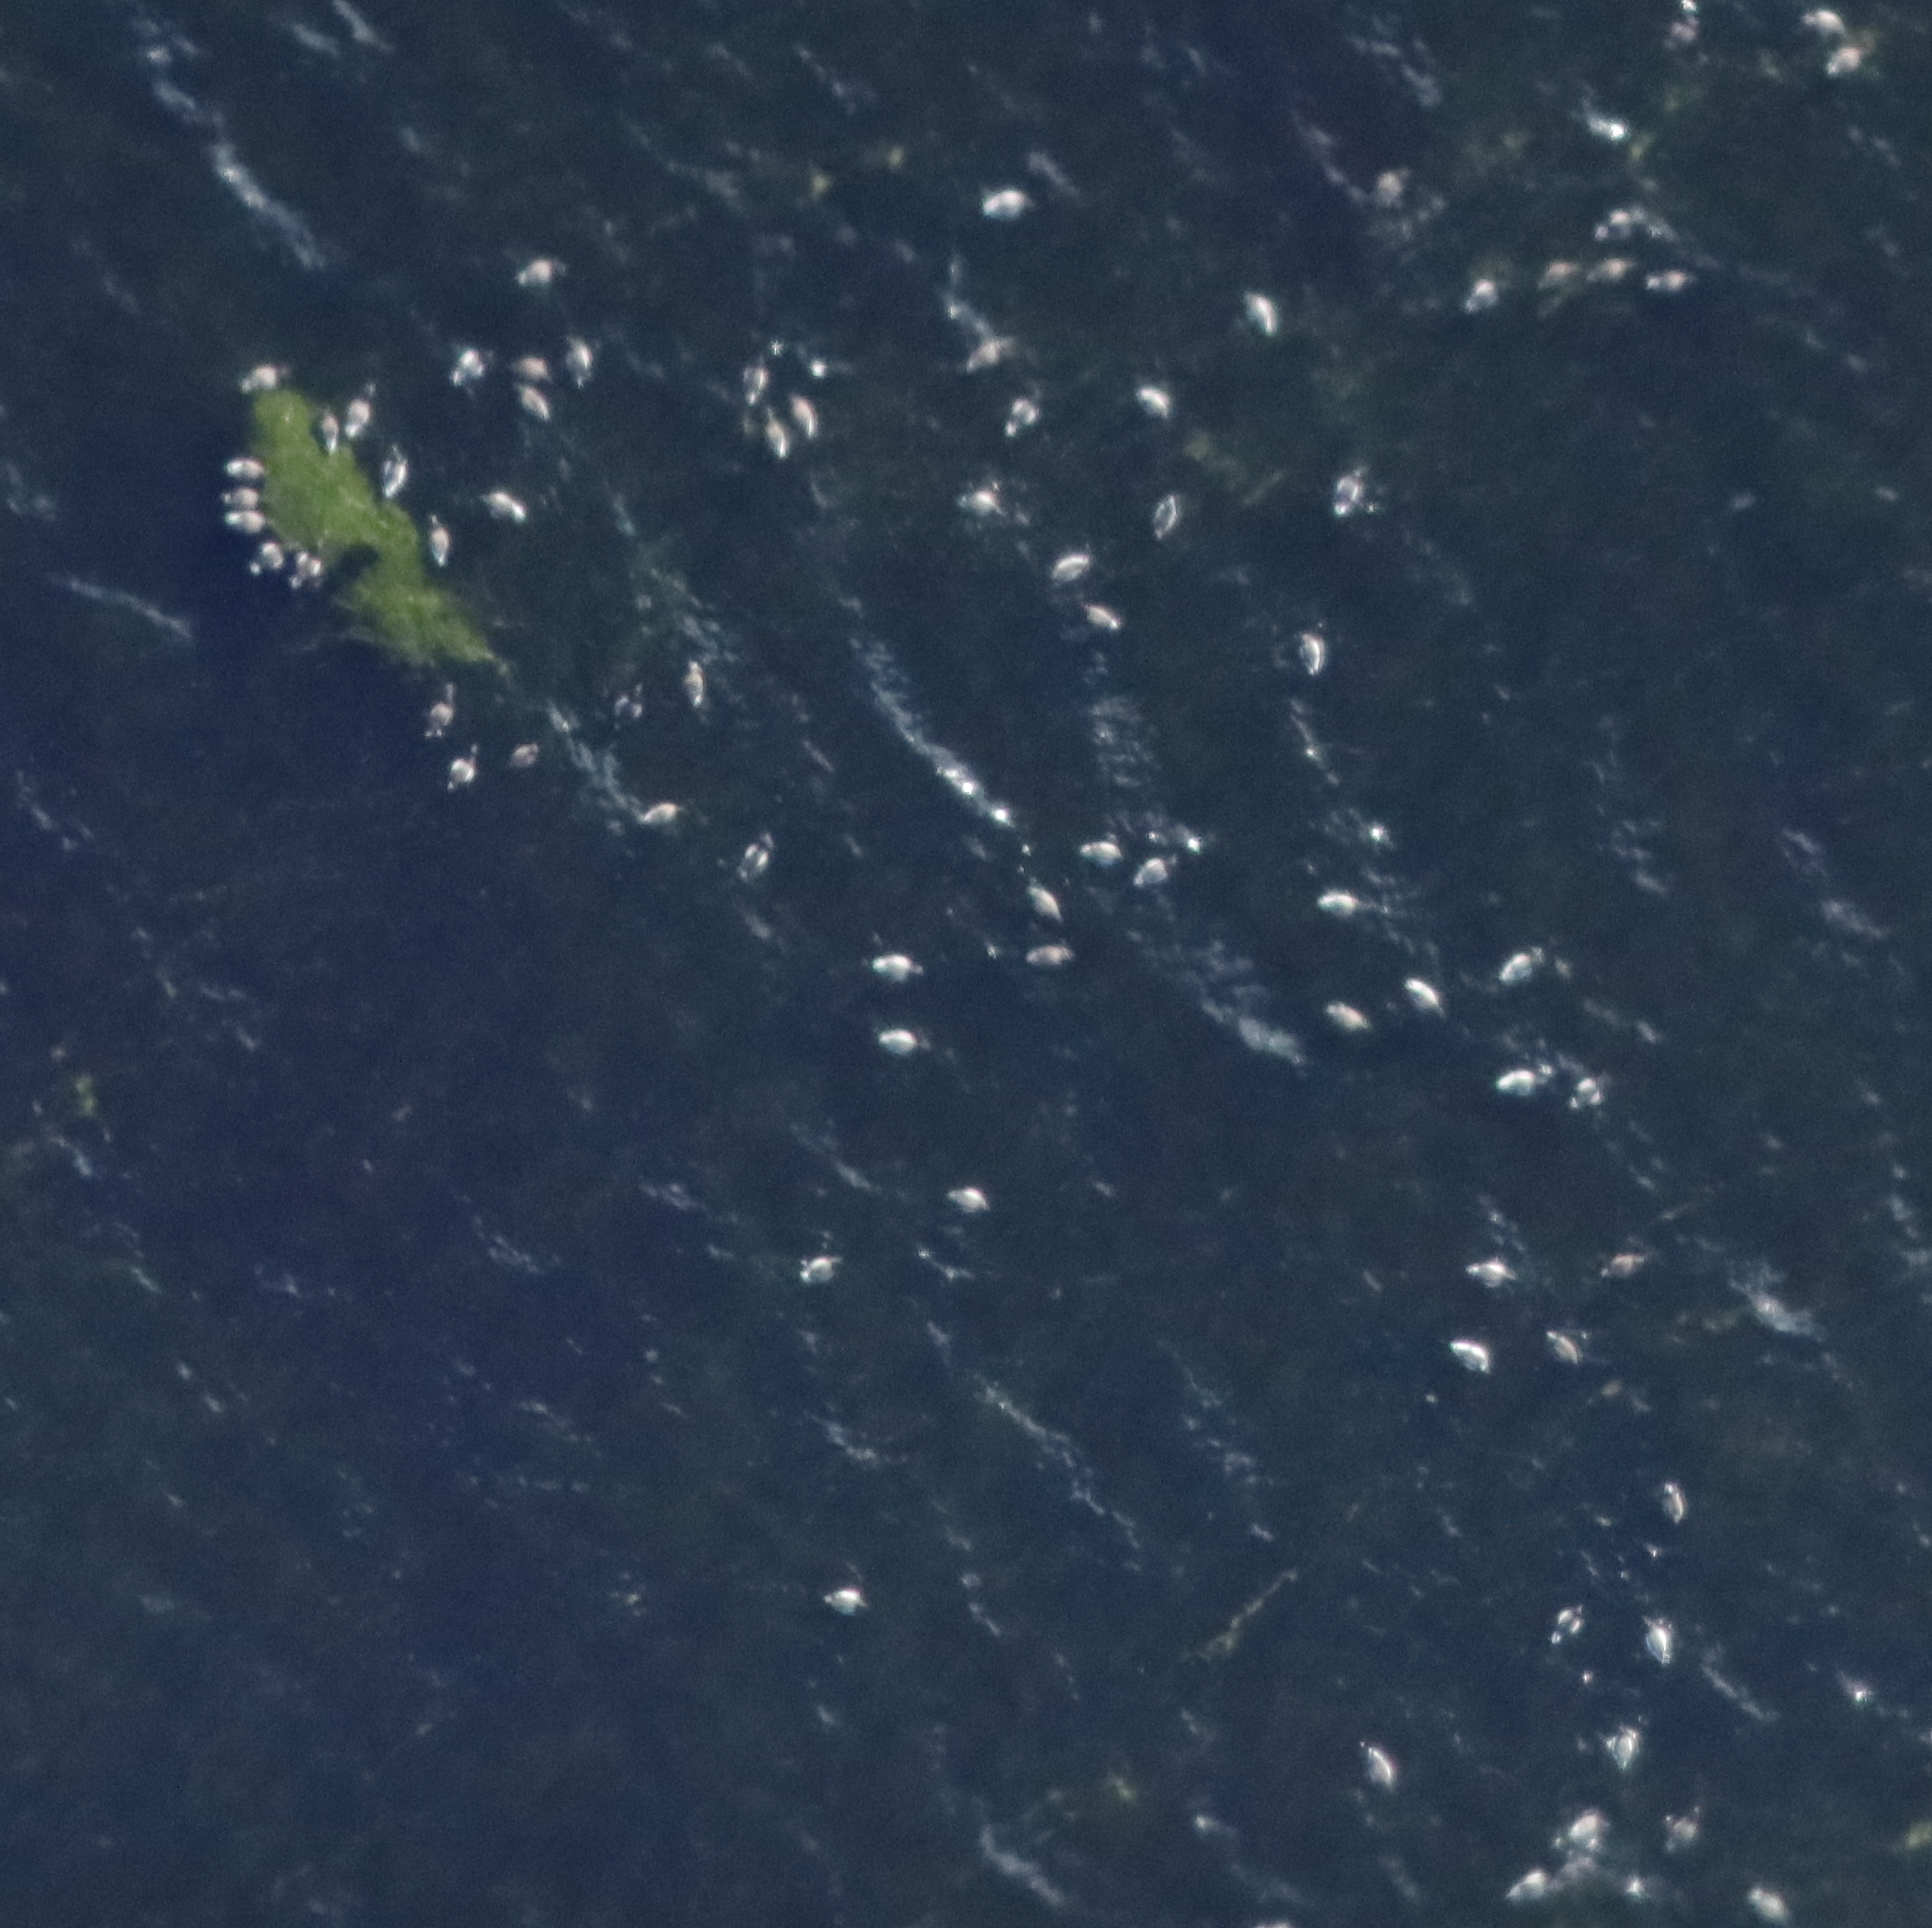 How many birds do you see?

74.